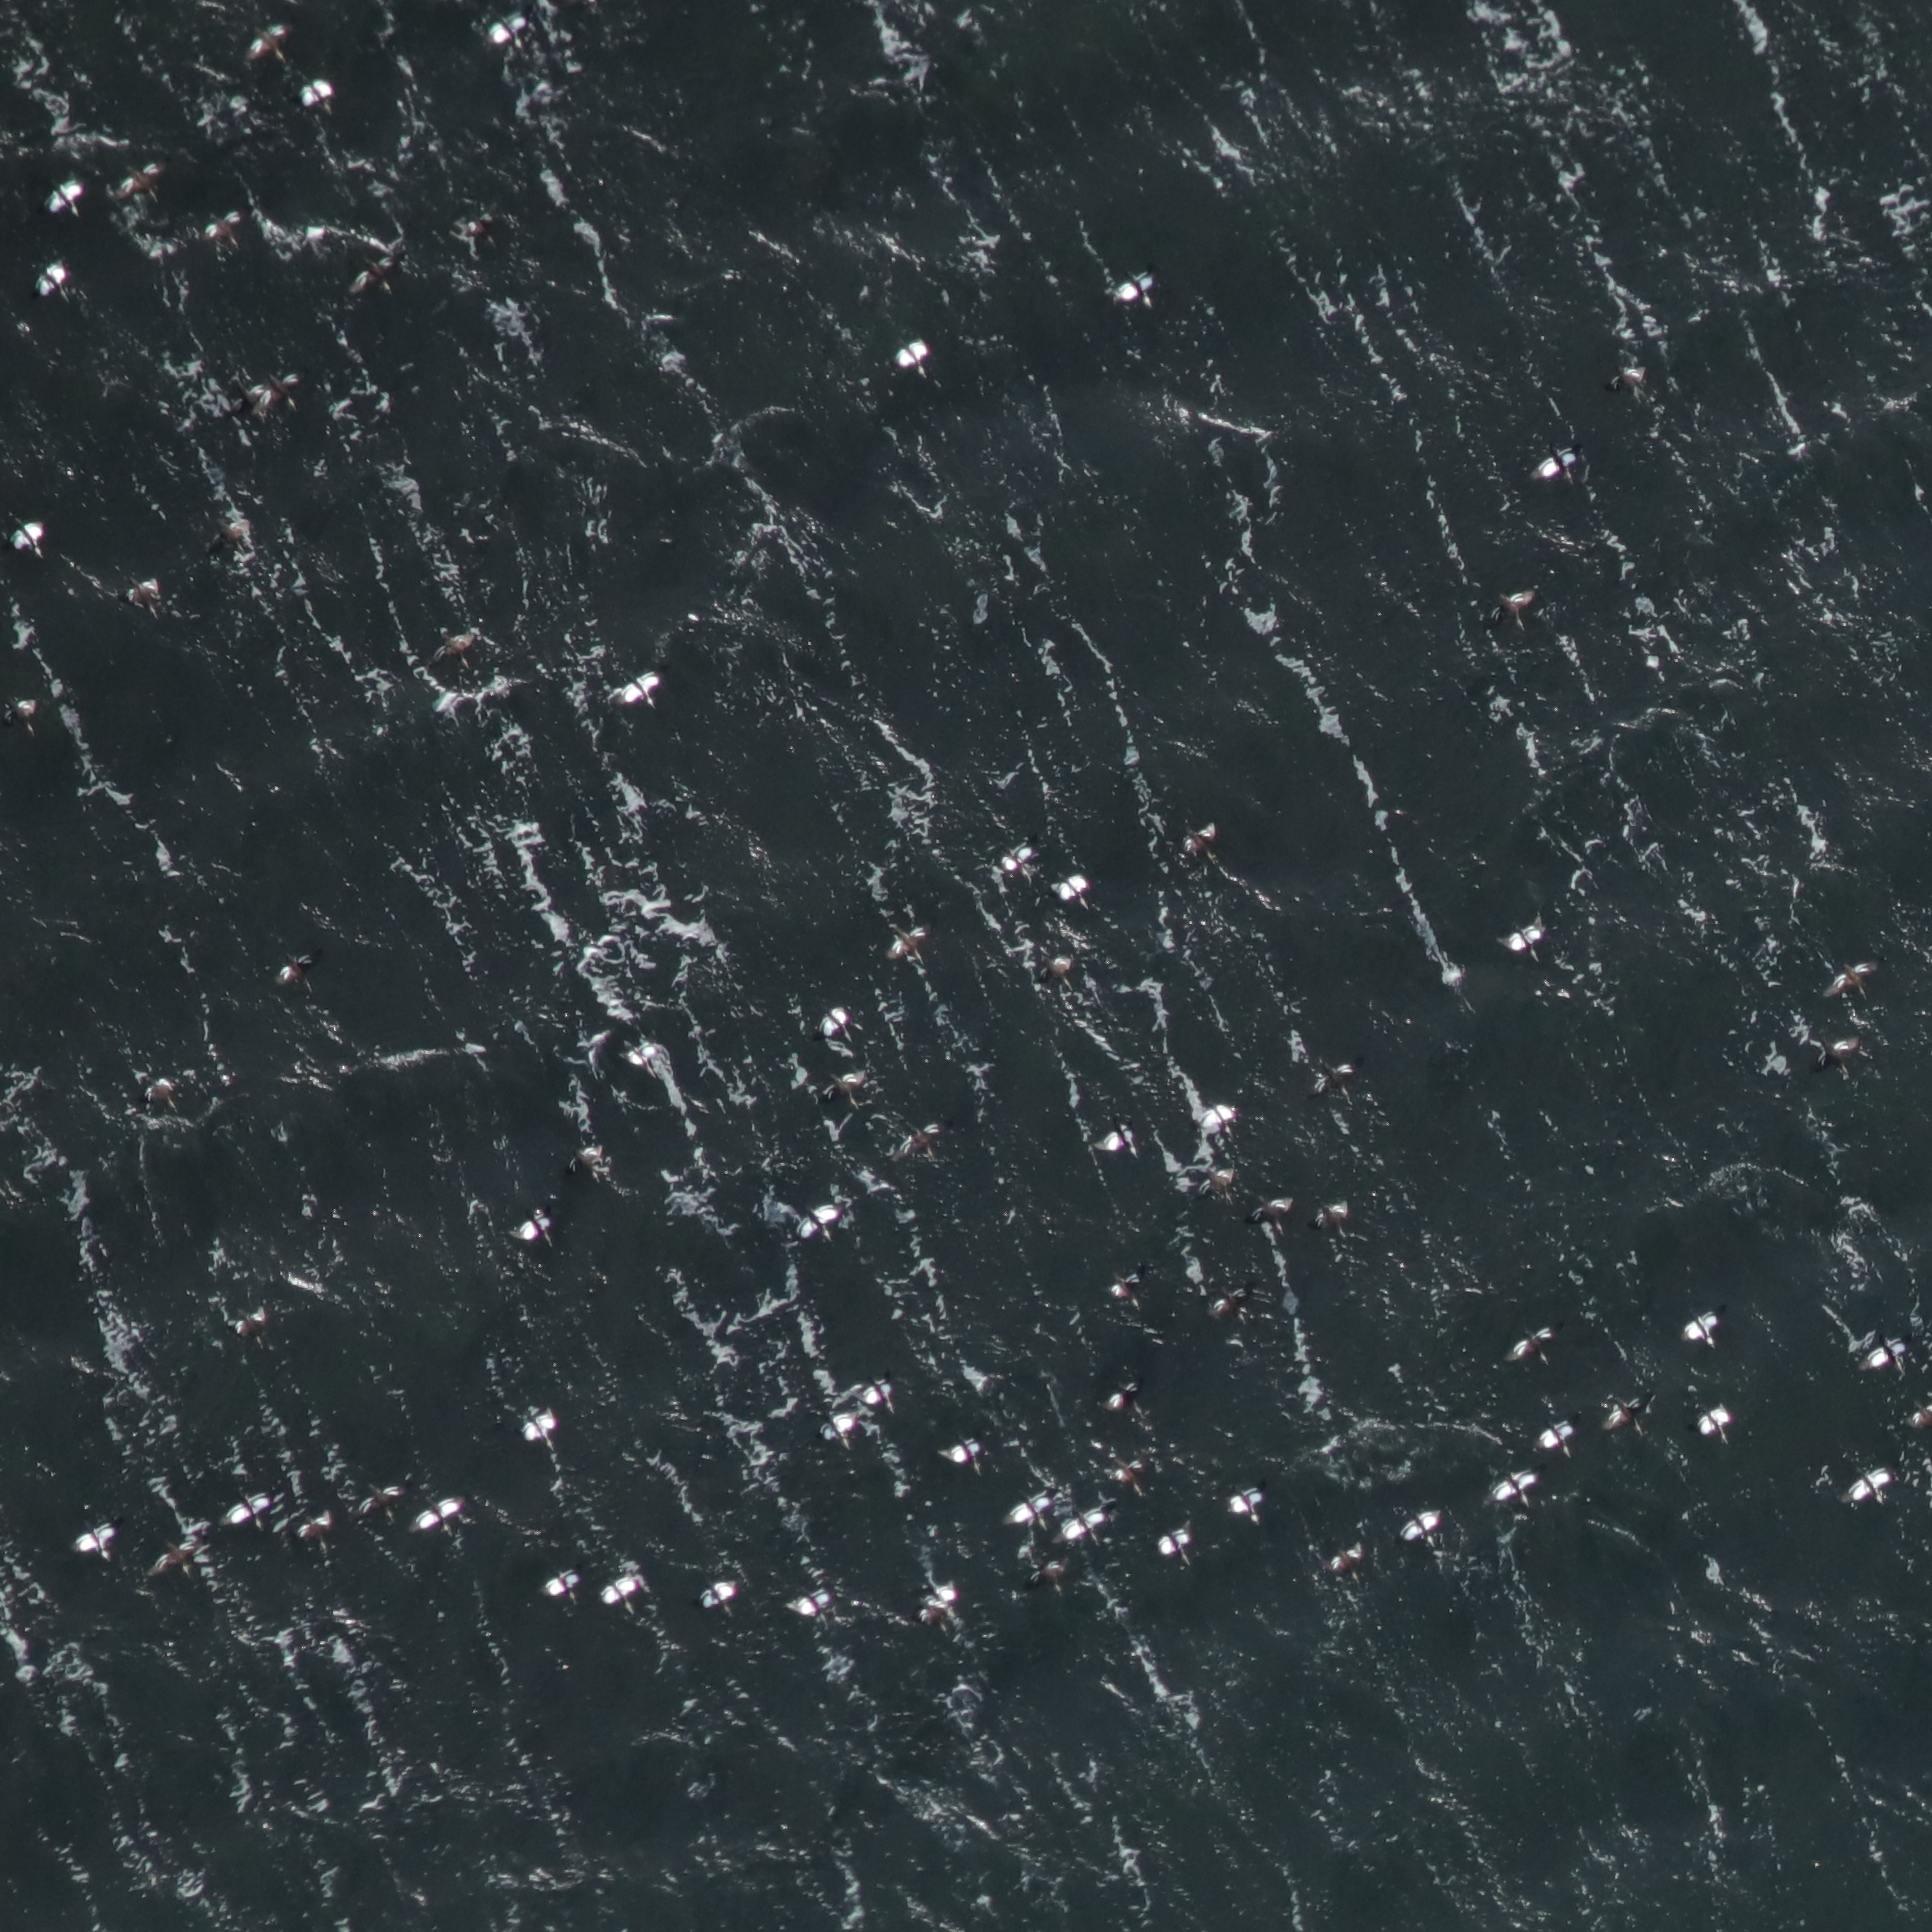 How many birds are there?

79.